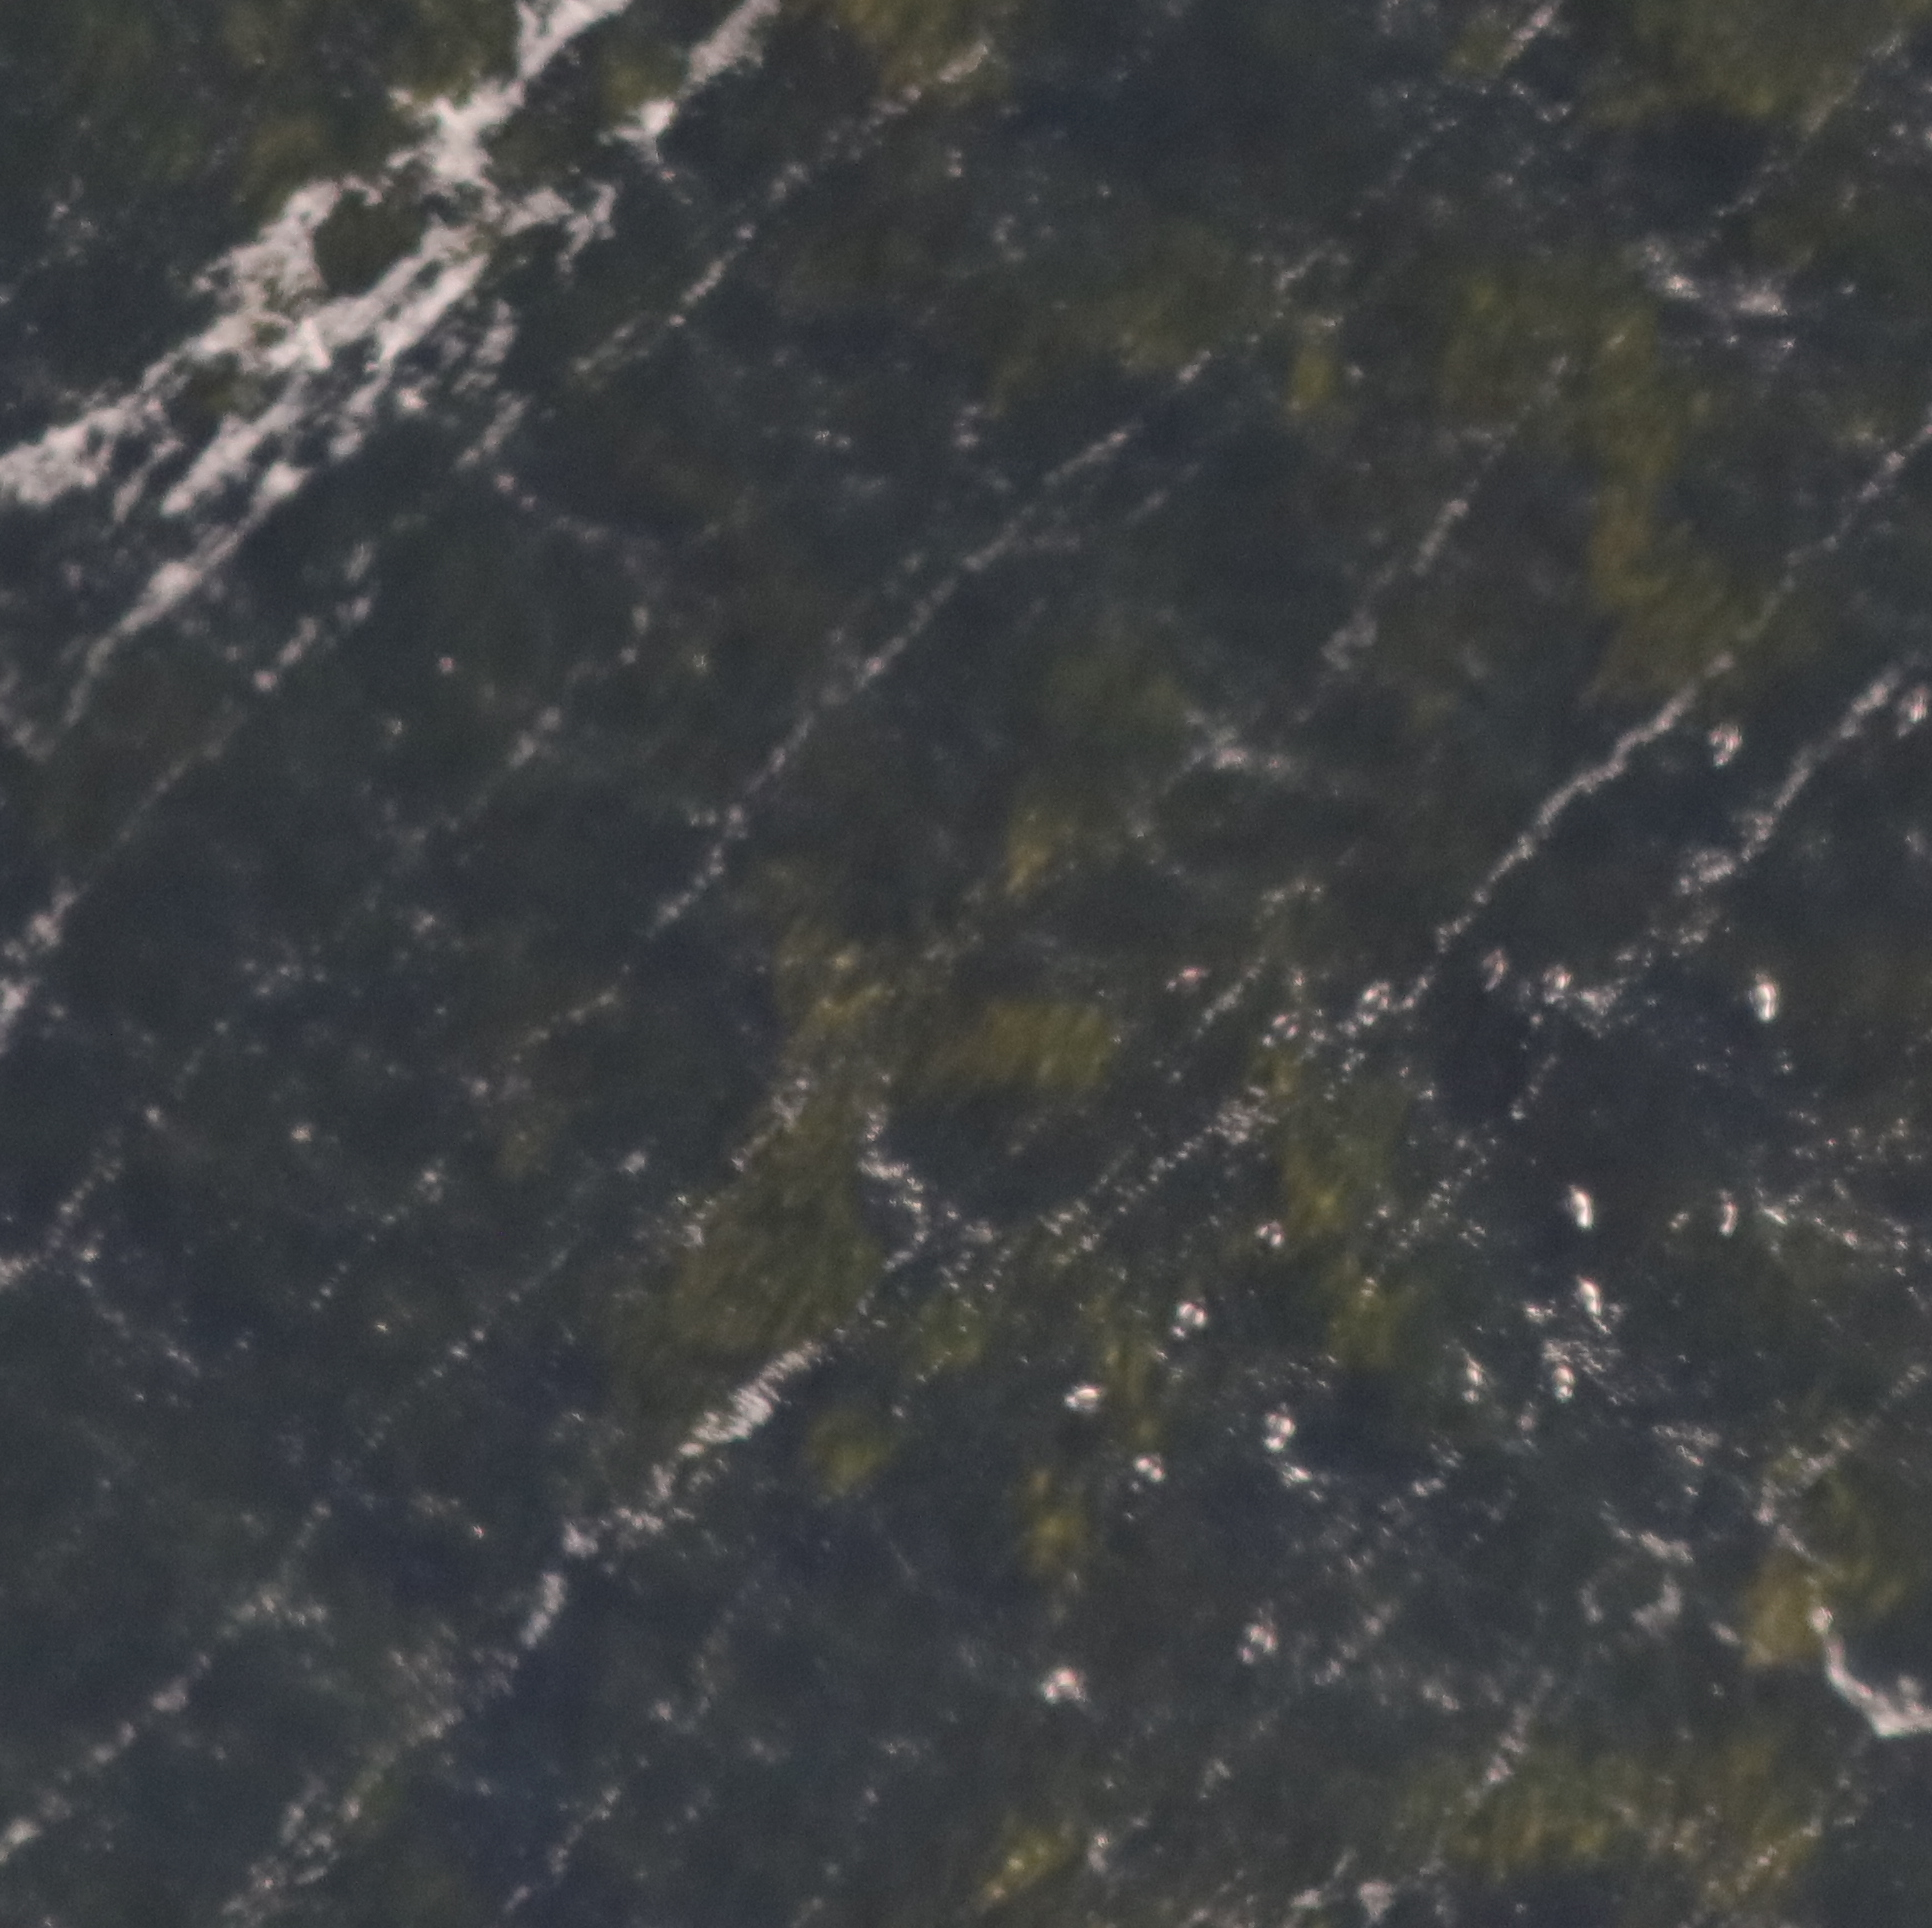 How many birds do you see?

19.